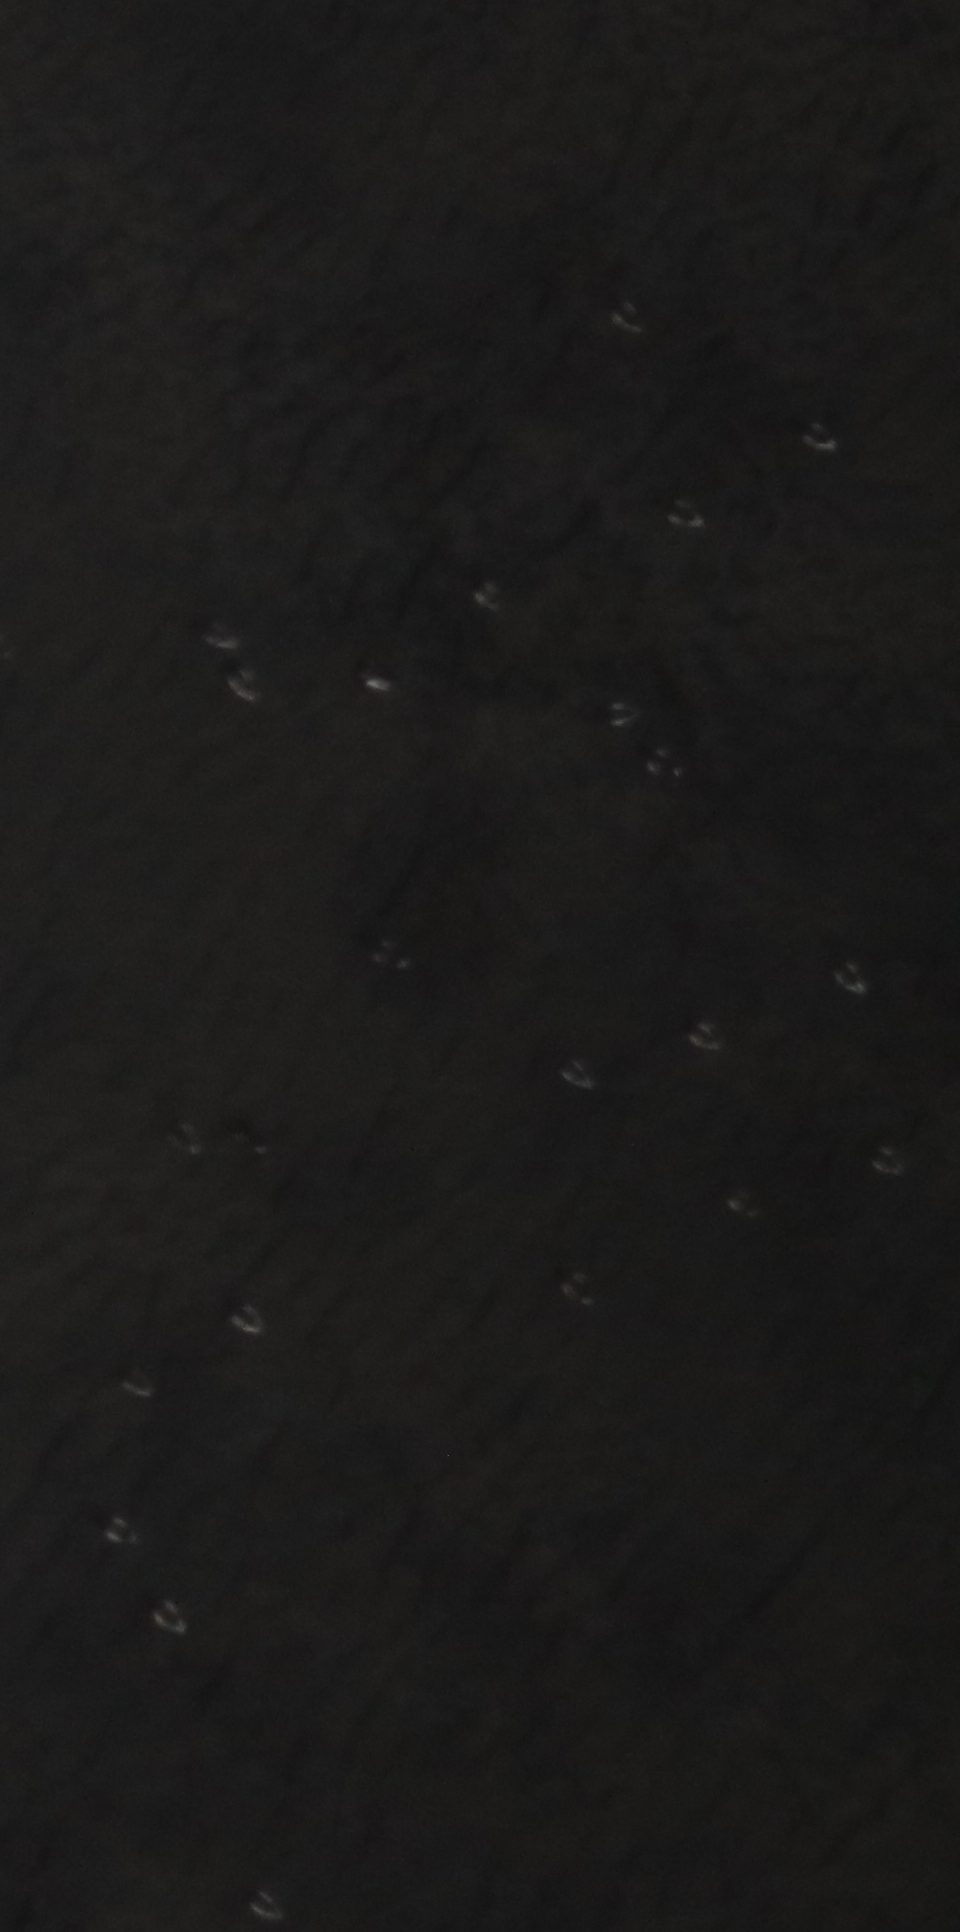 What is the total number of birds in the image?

23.